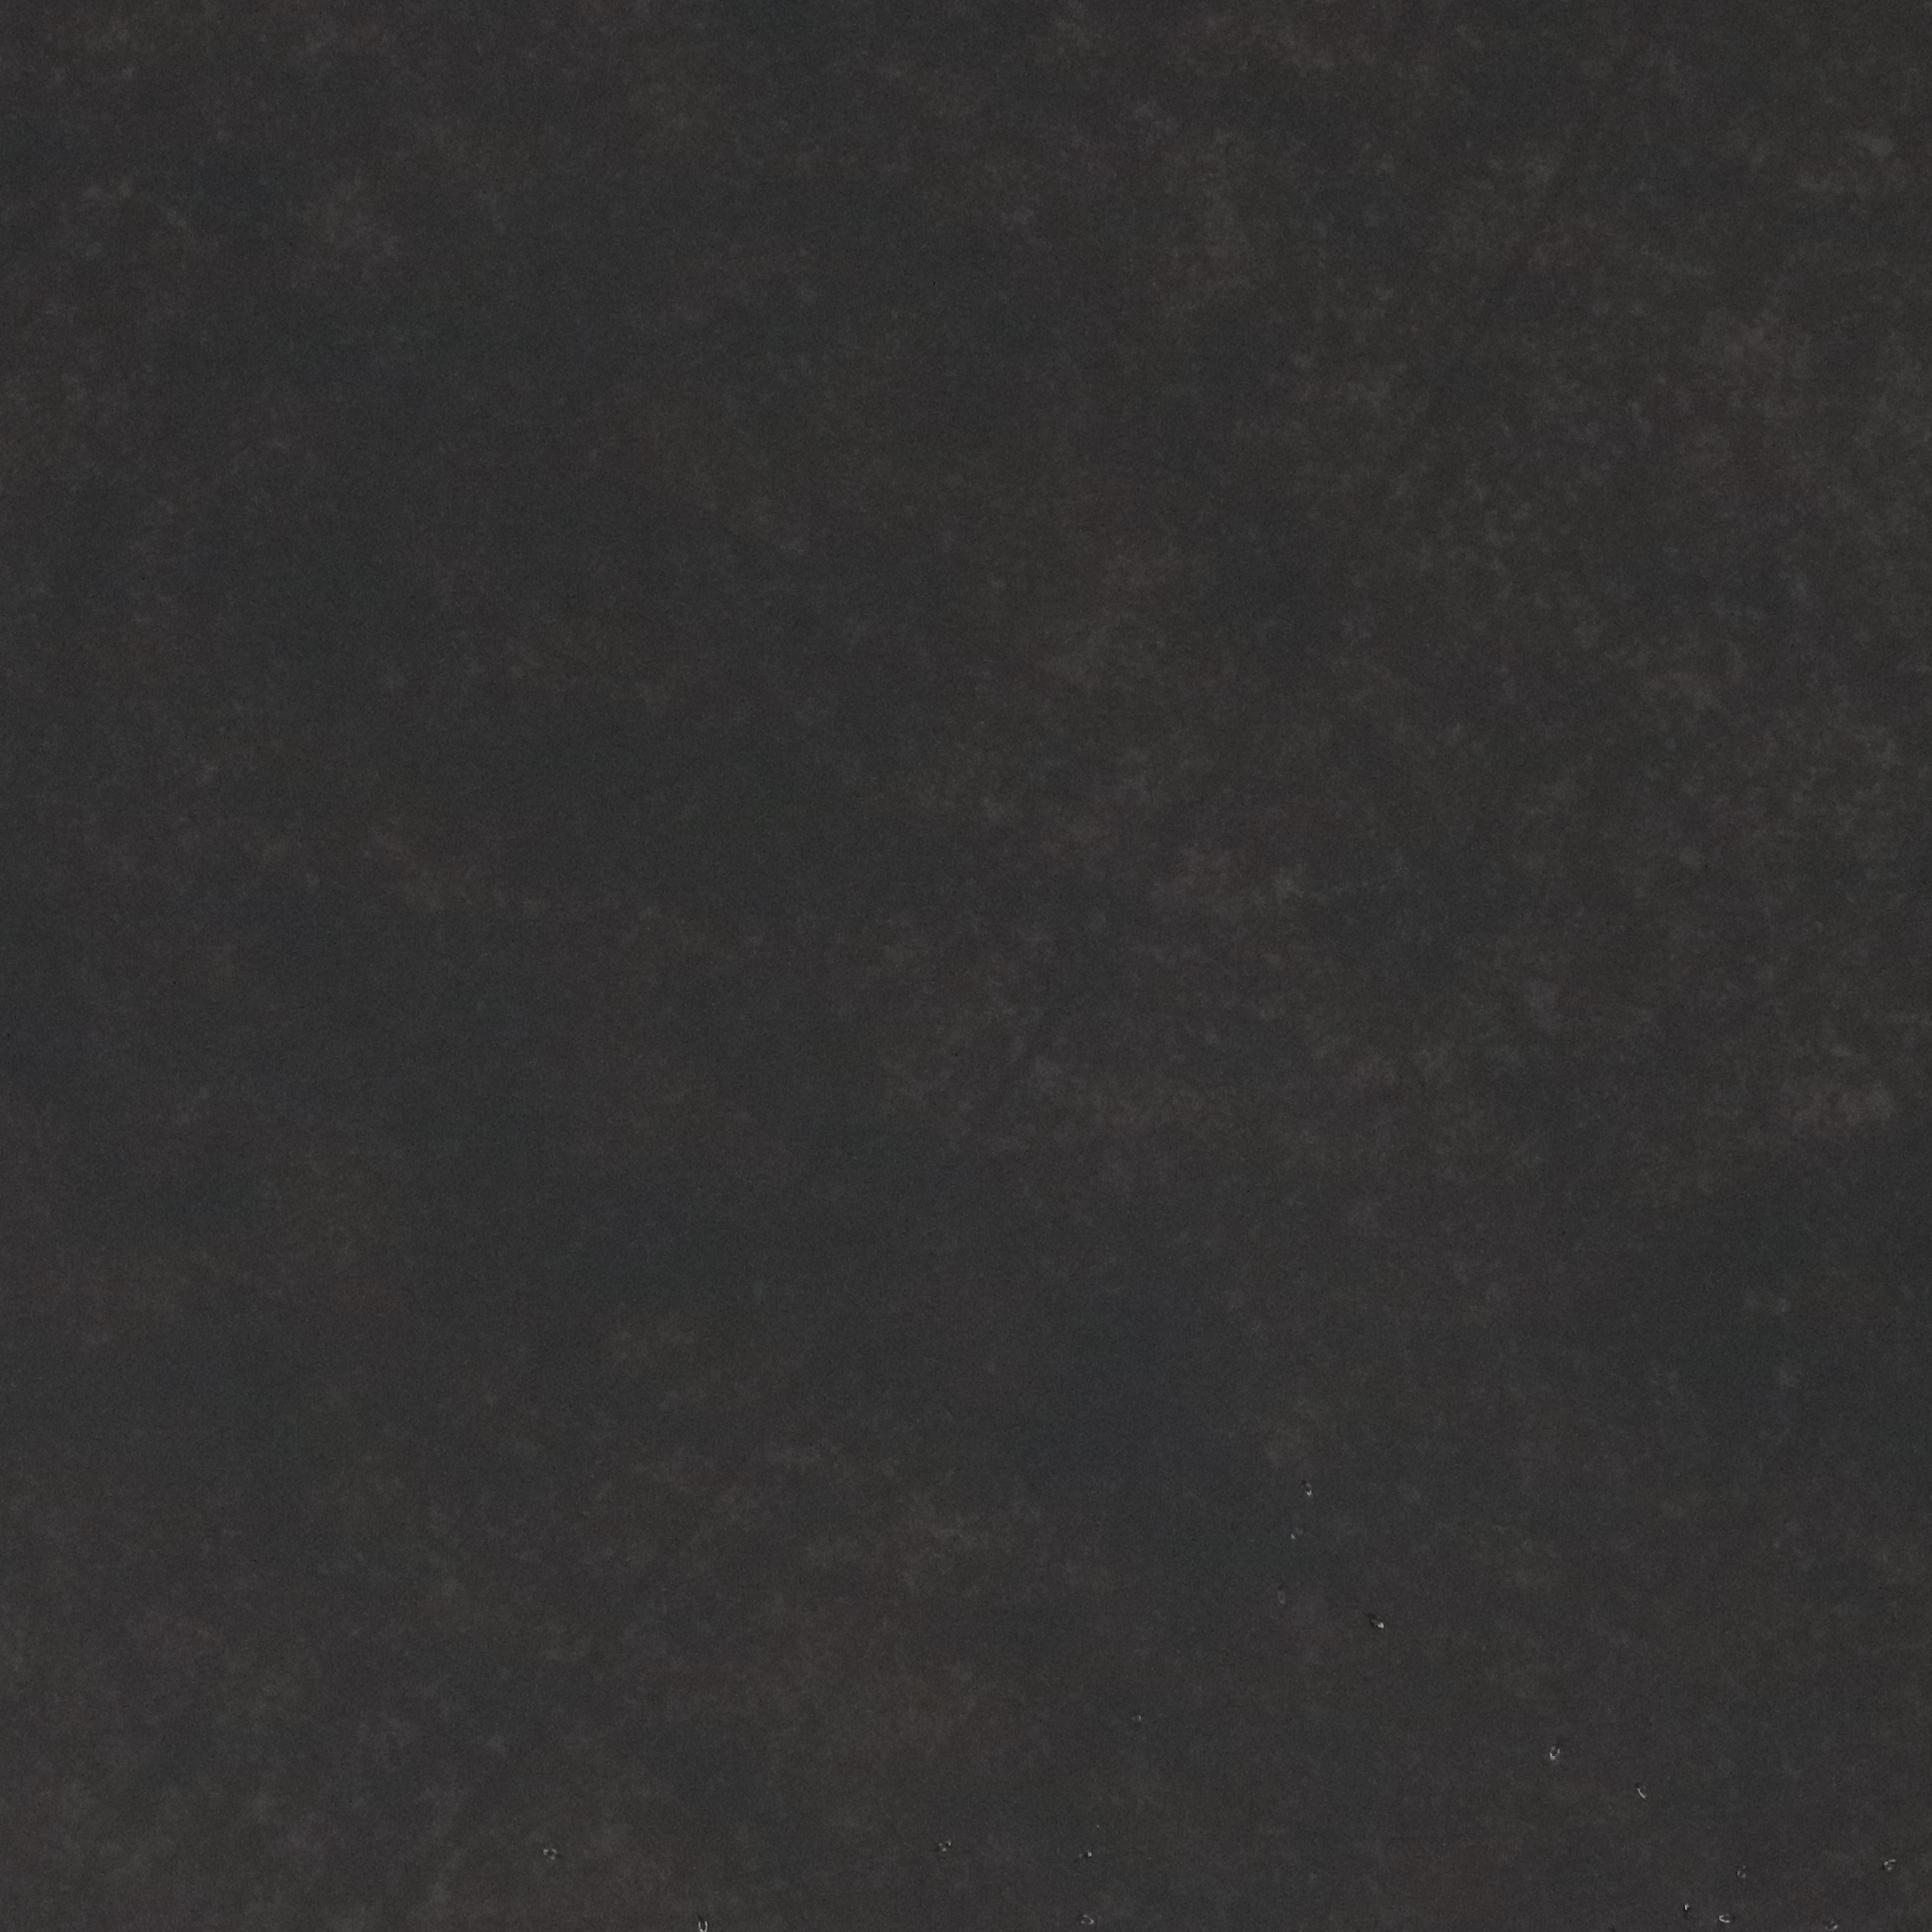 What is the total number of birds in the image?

18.